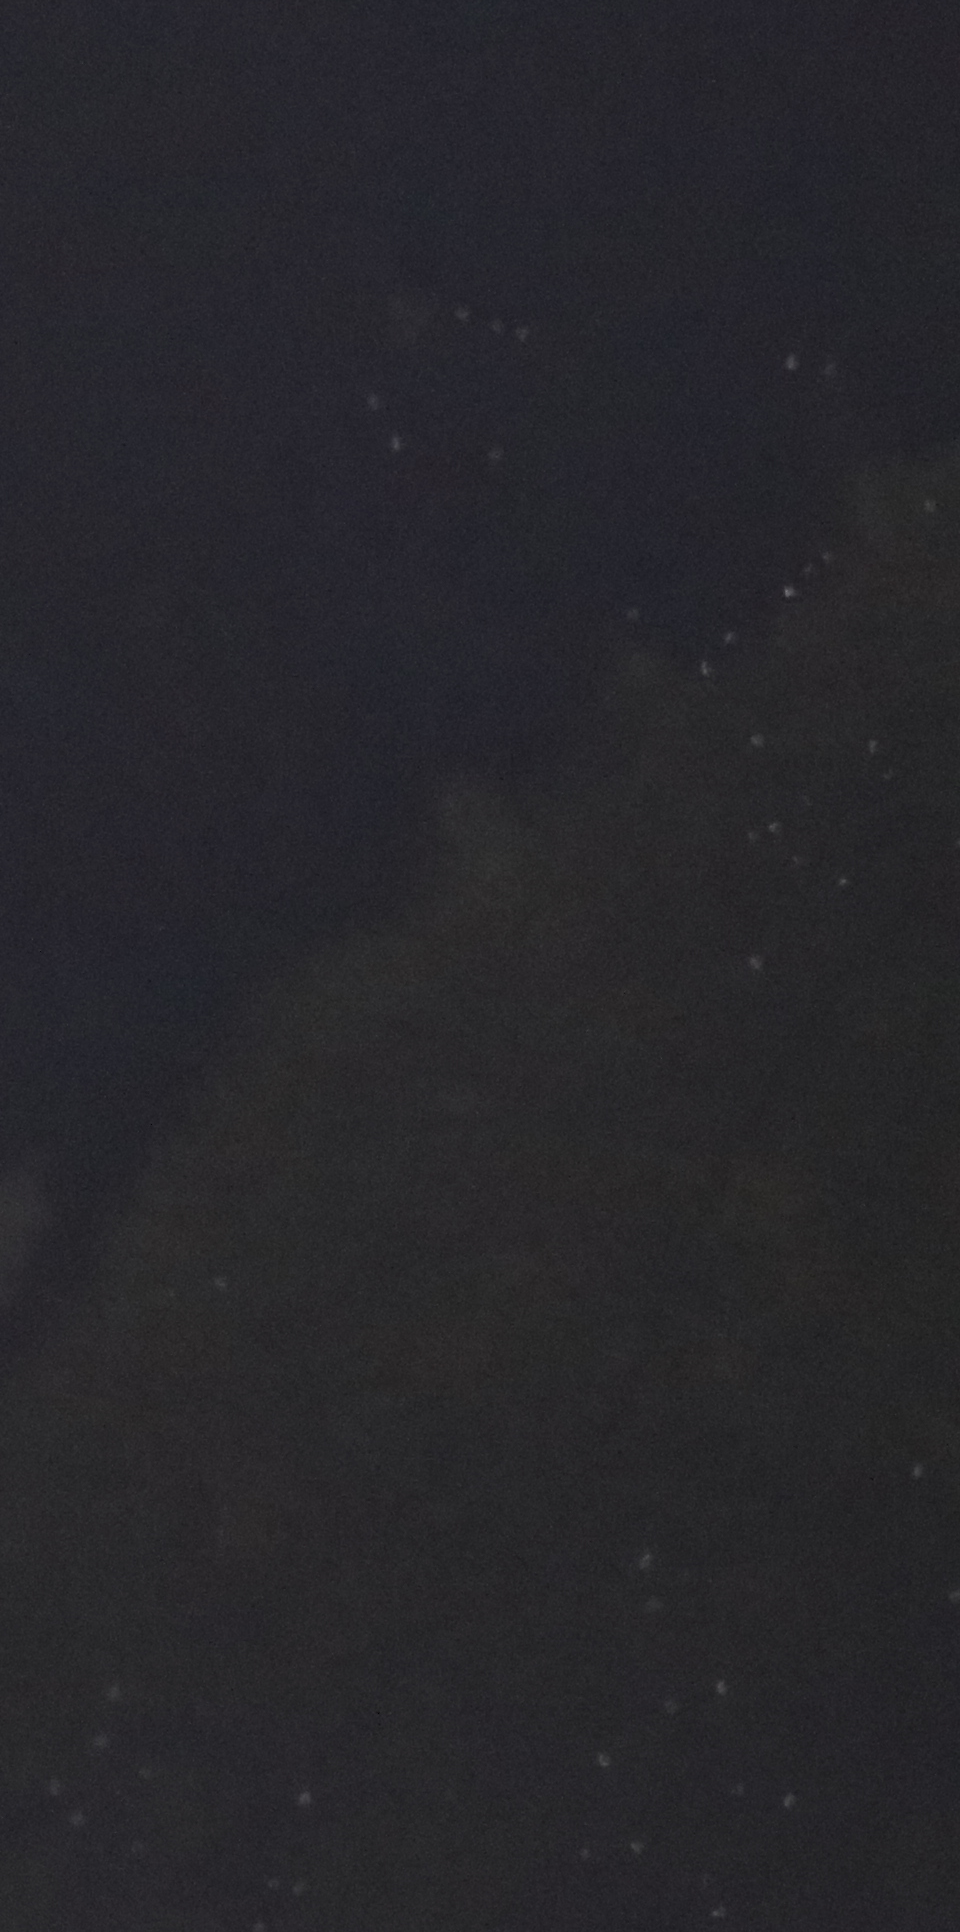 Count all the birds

47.